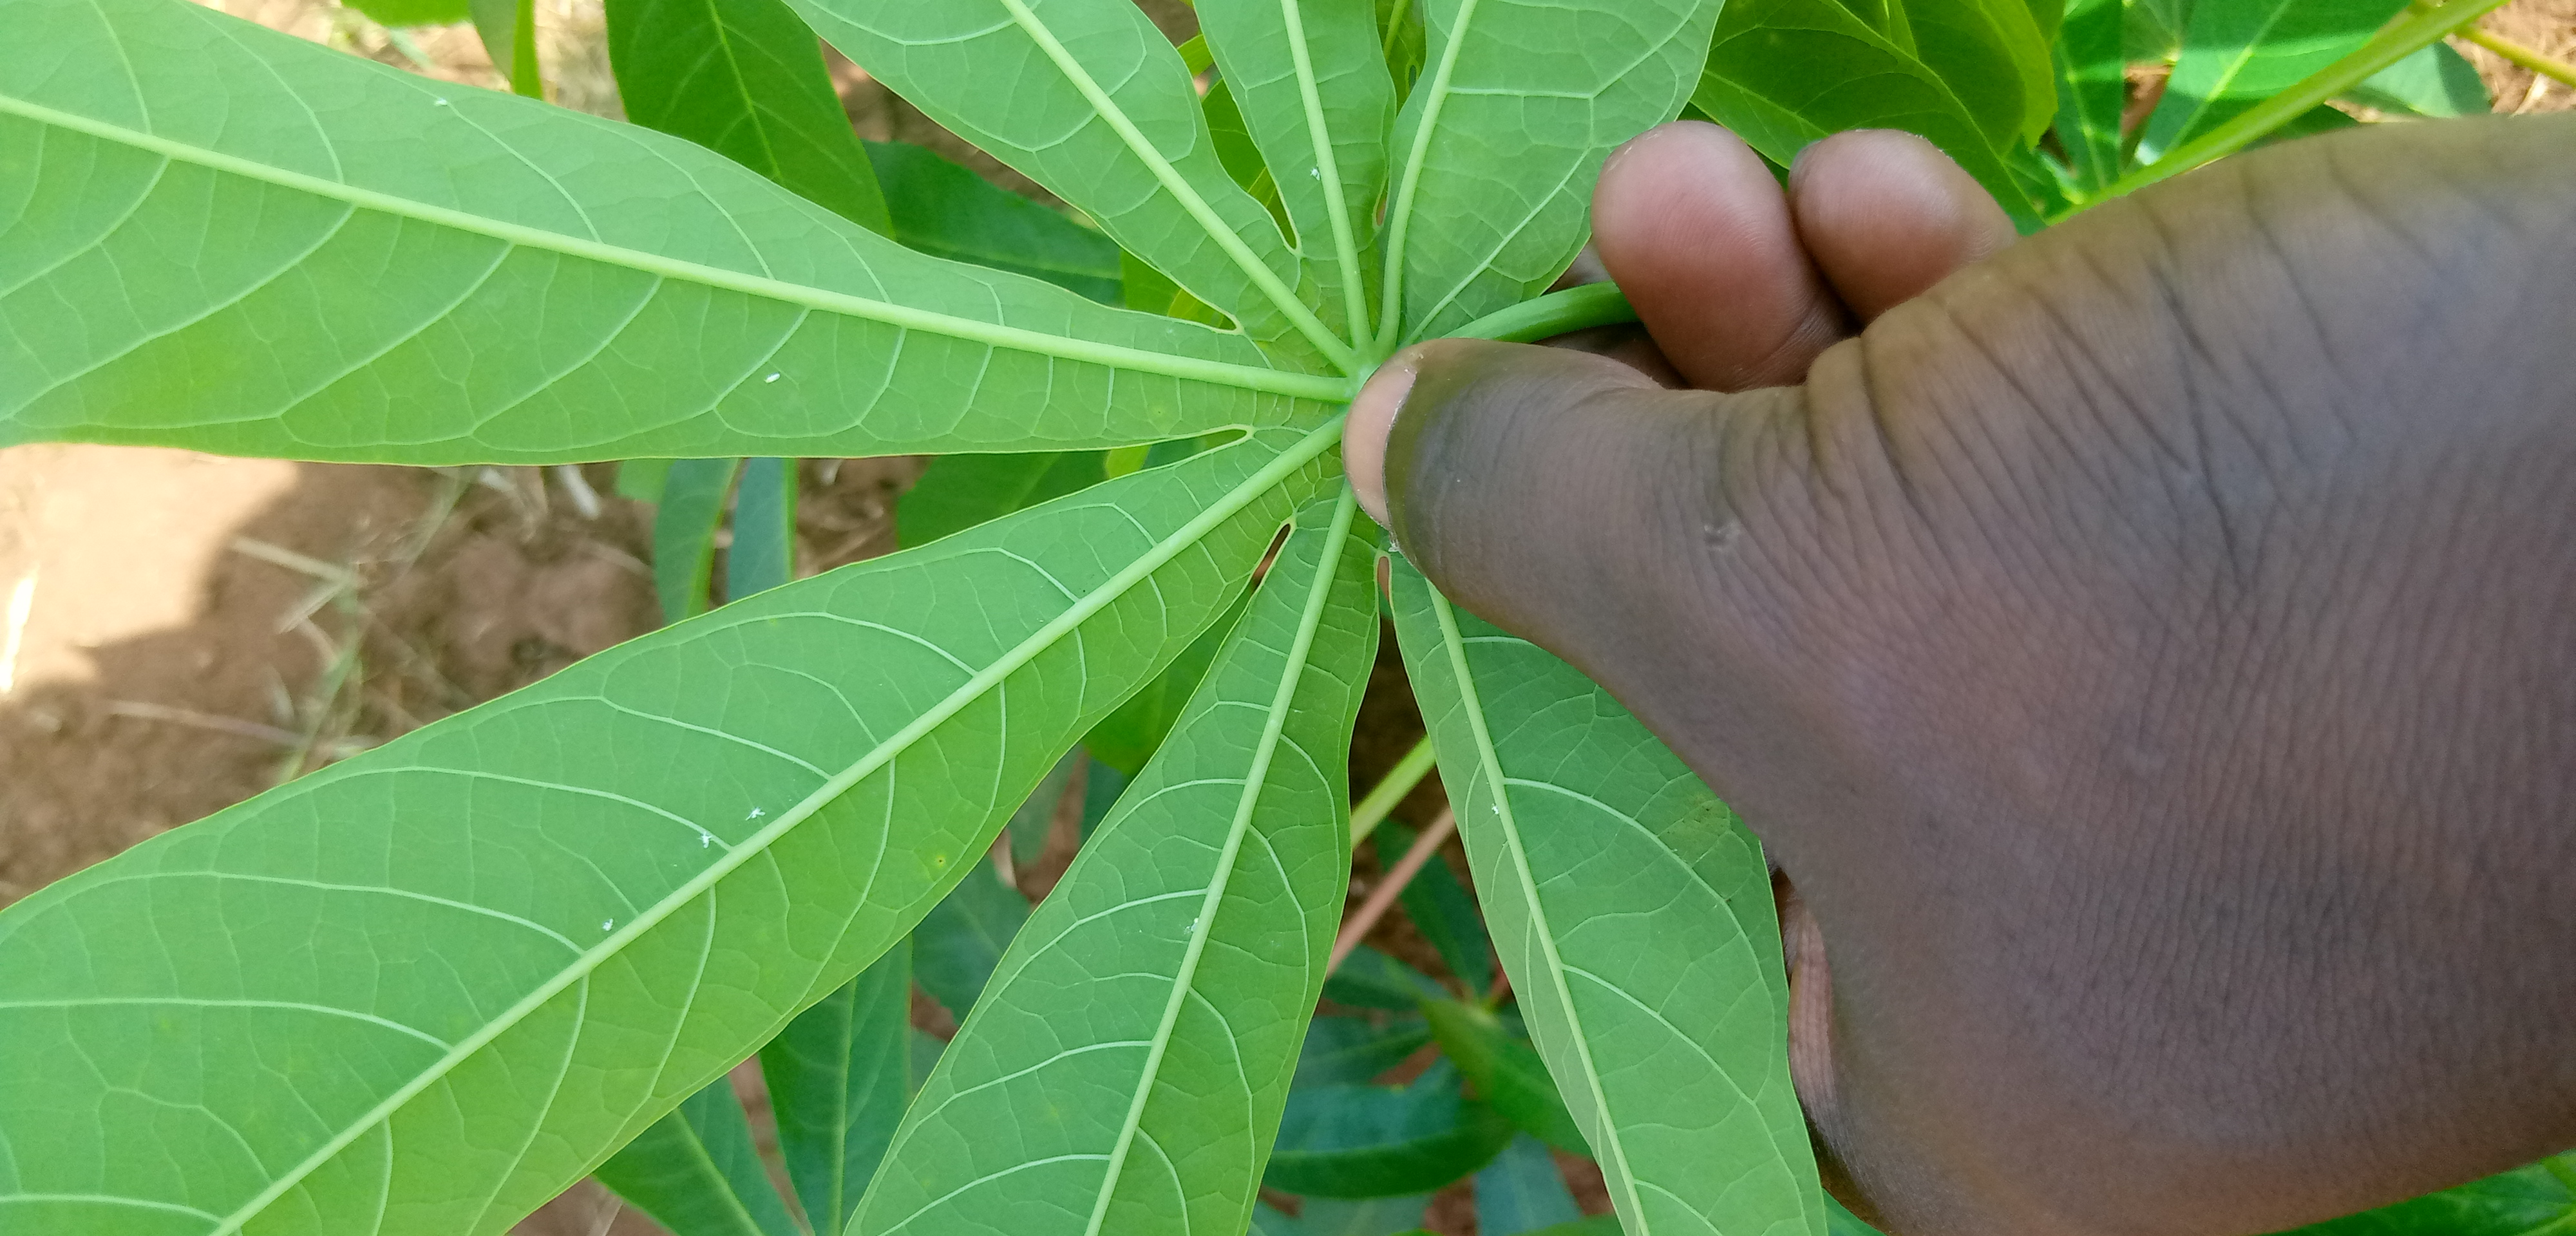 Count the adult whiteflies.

6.